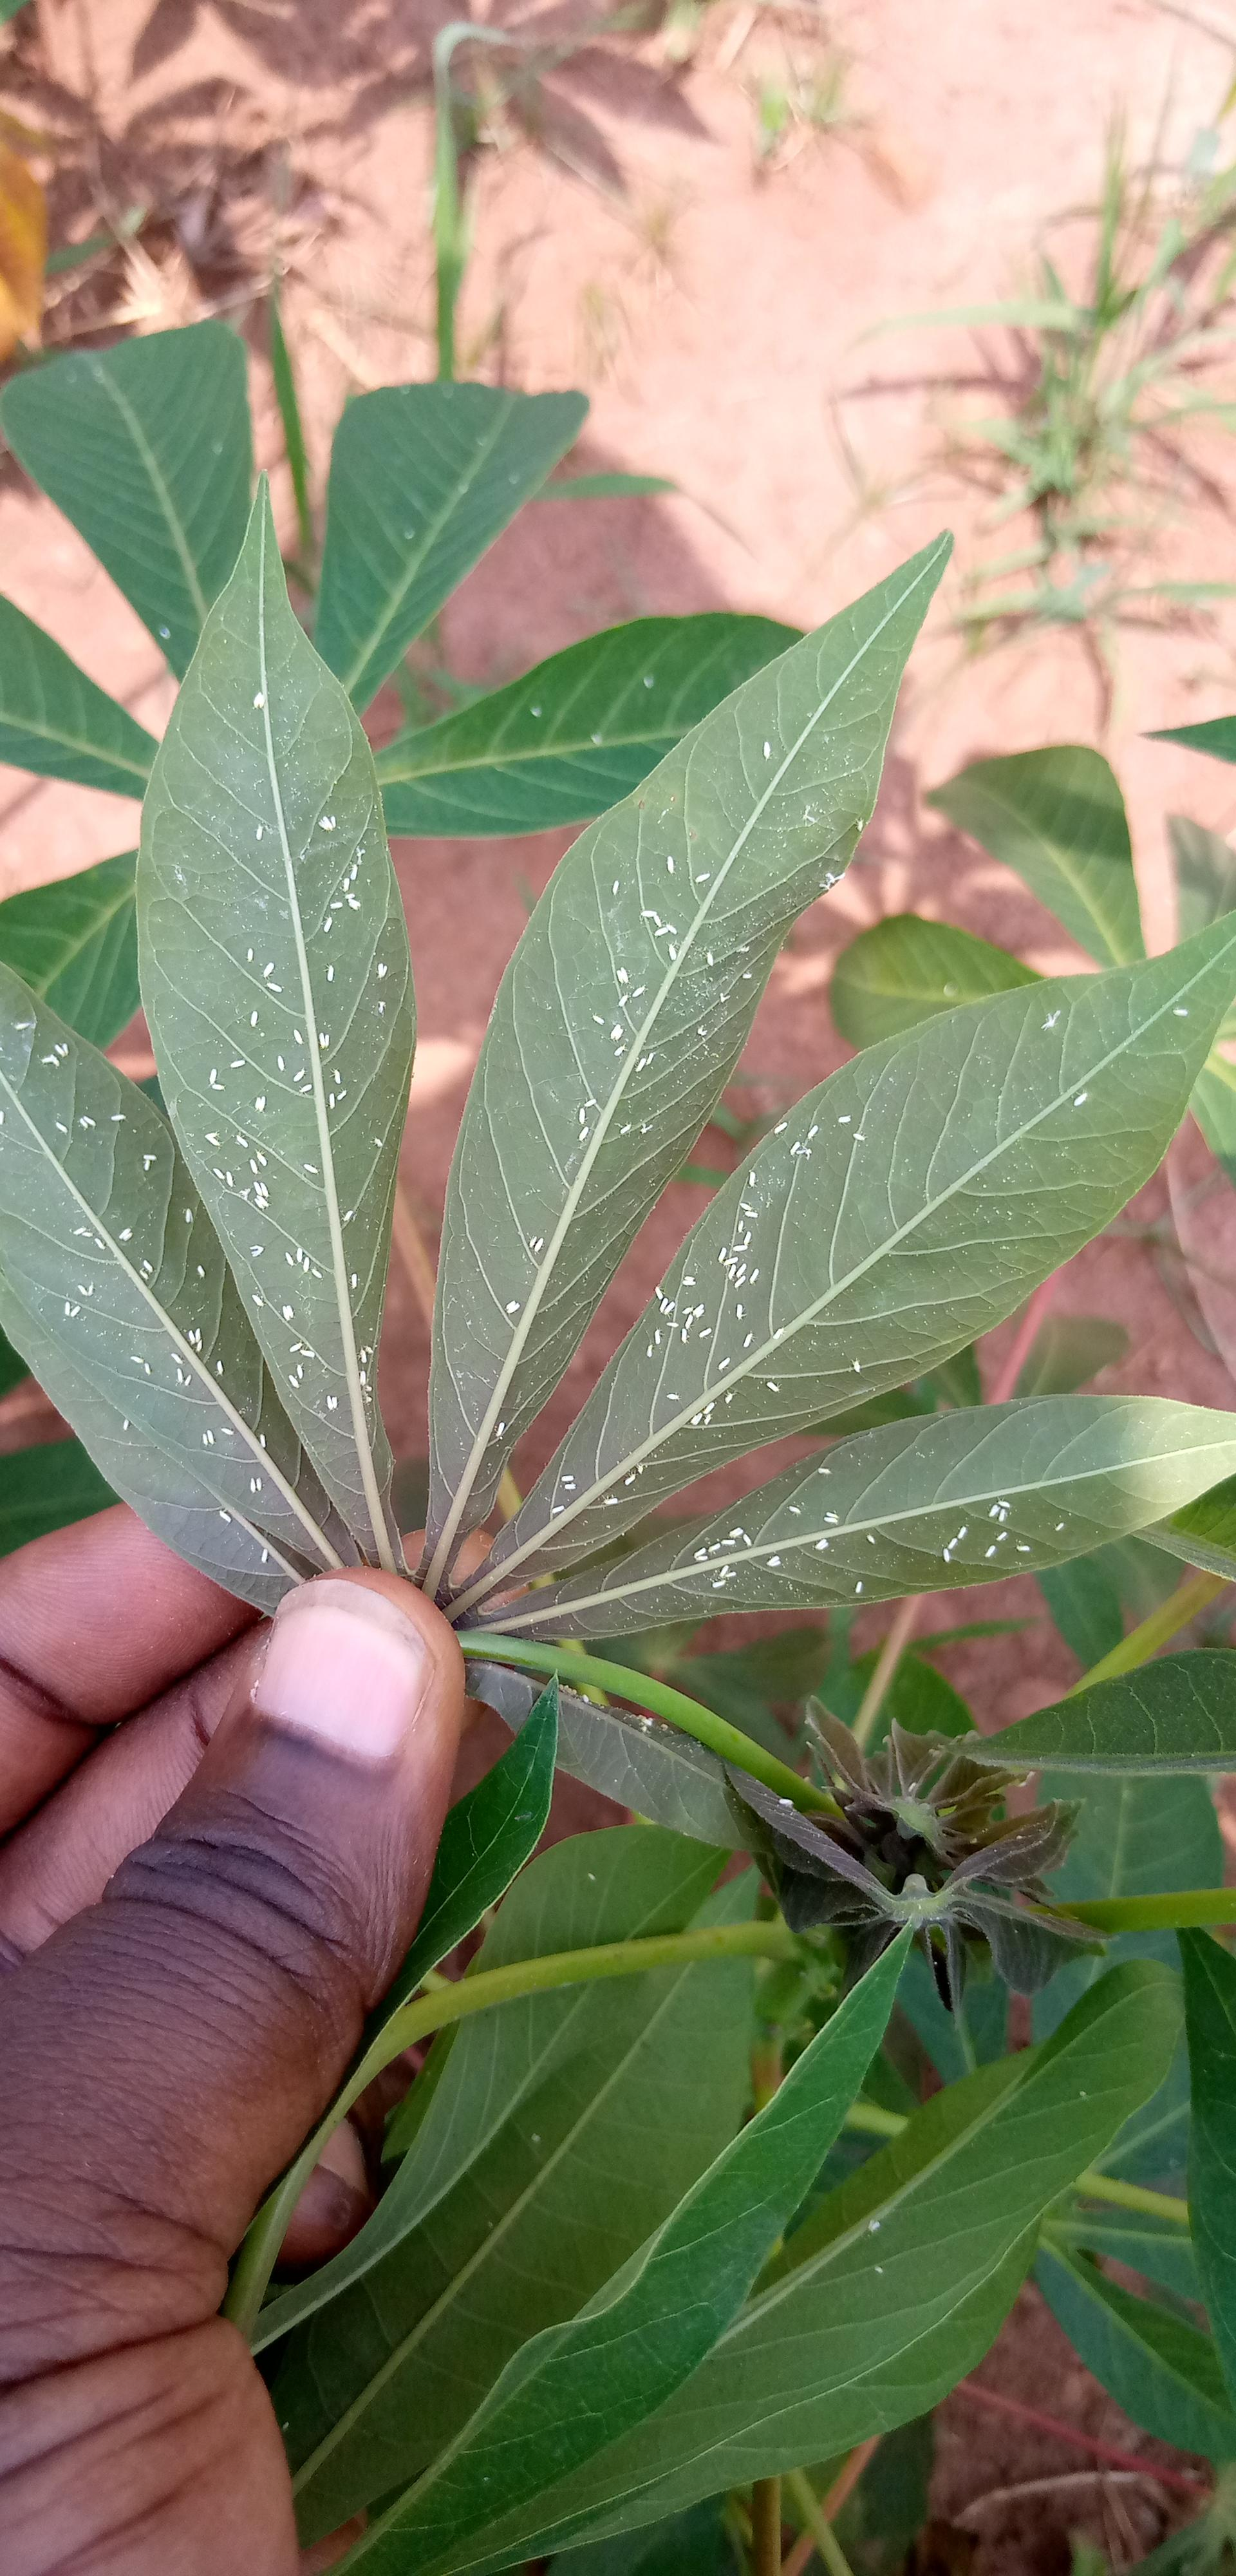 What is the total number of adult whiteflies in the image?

227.